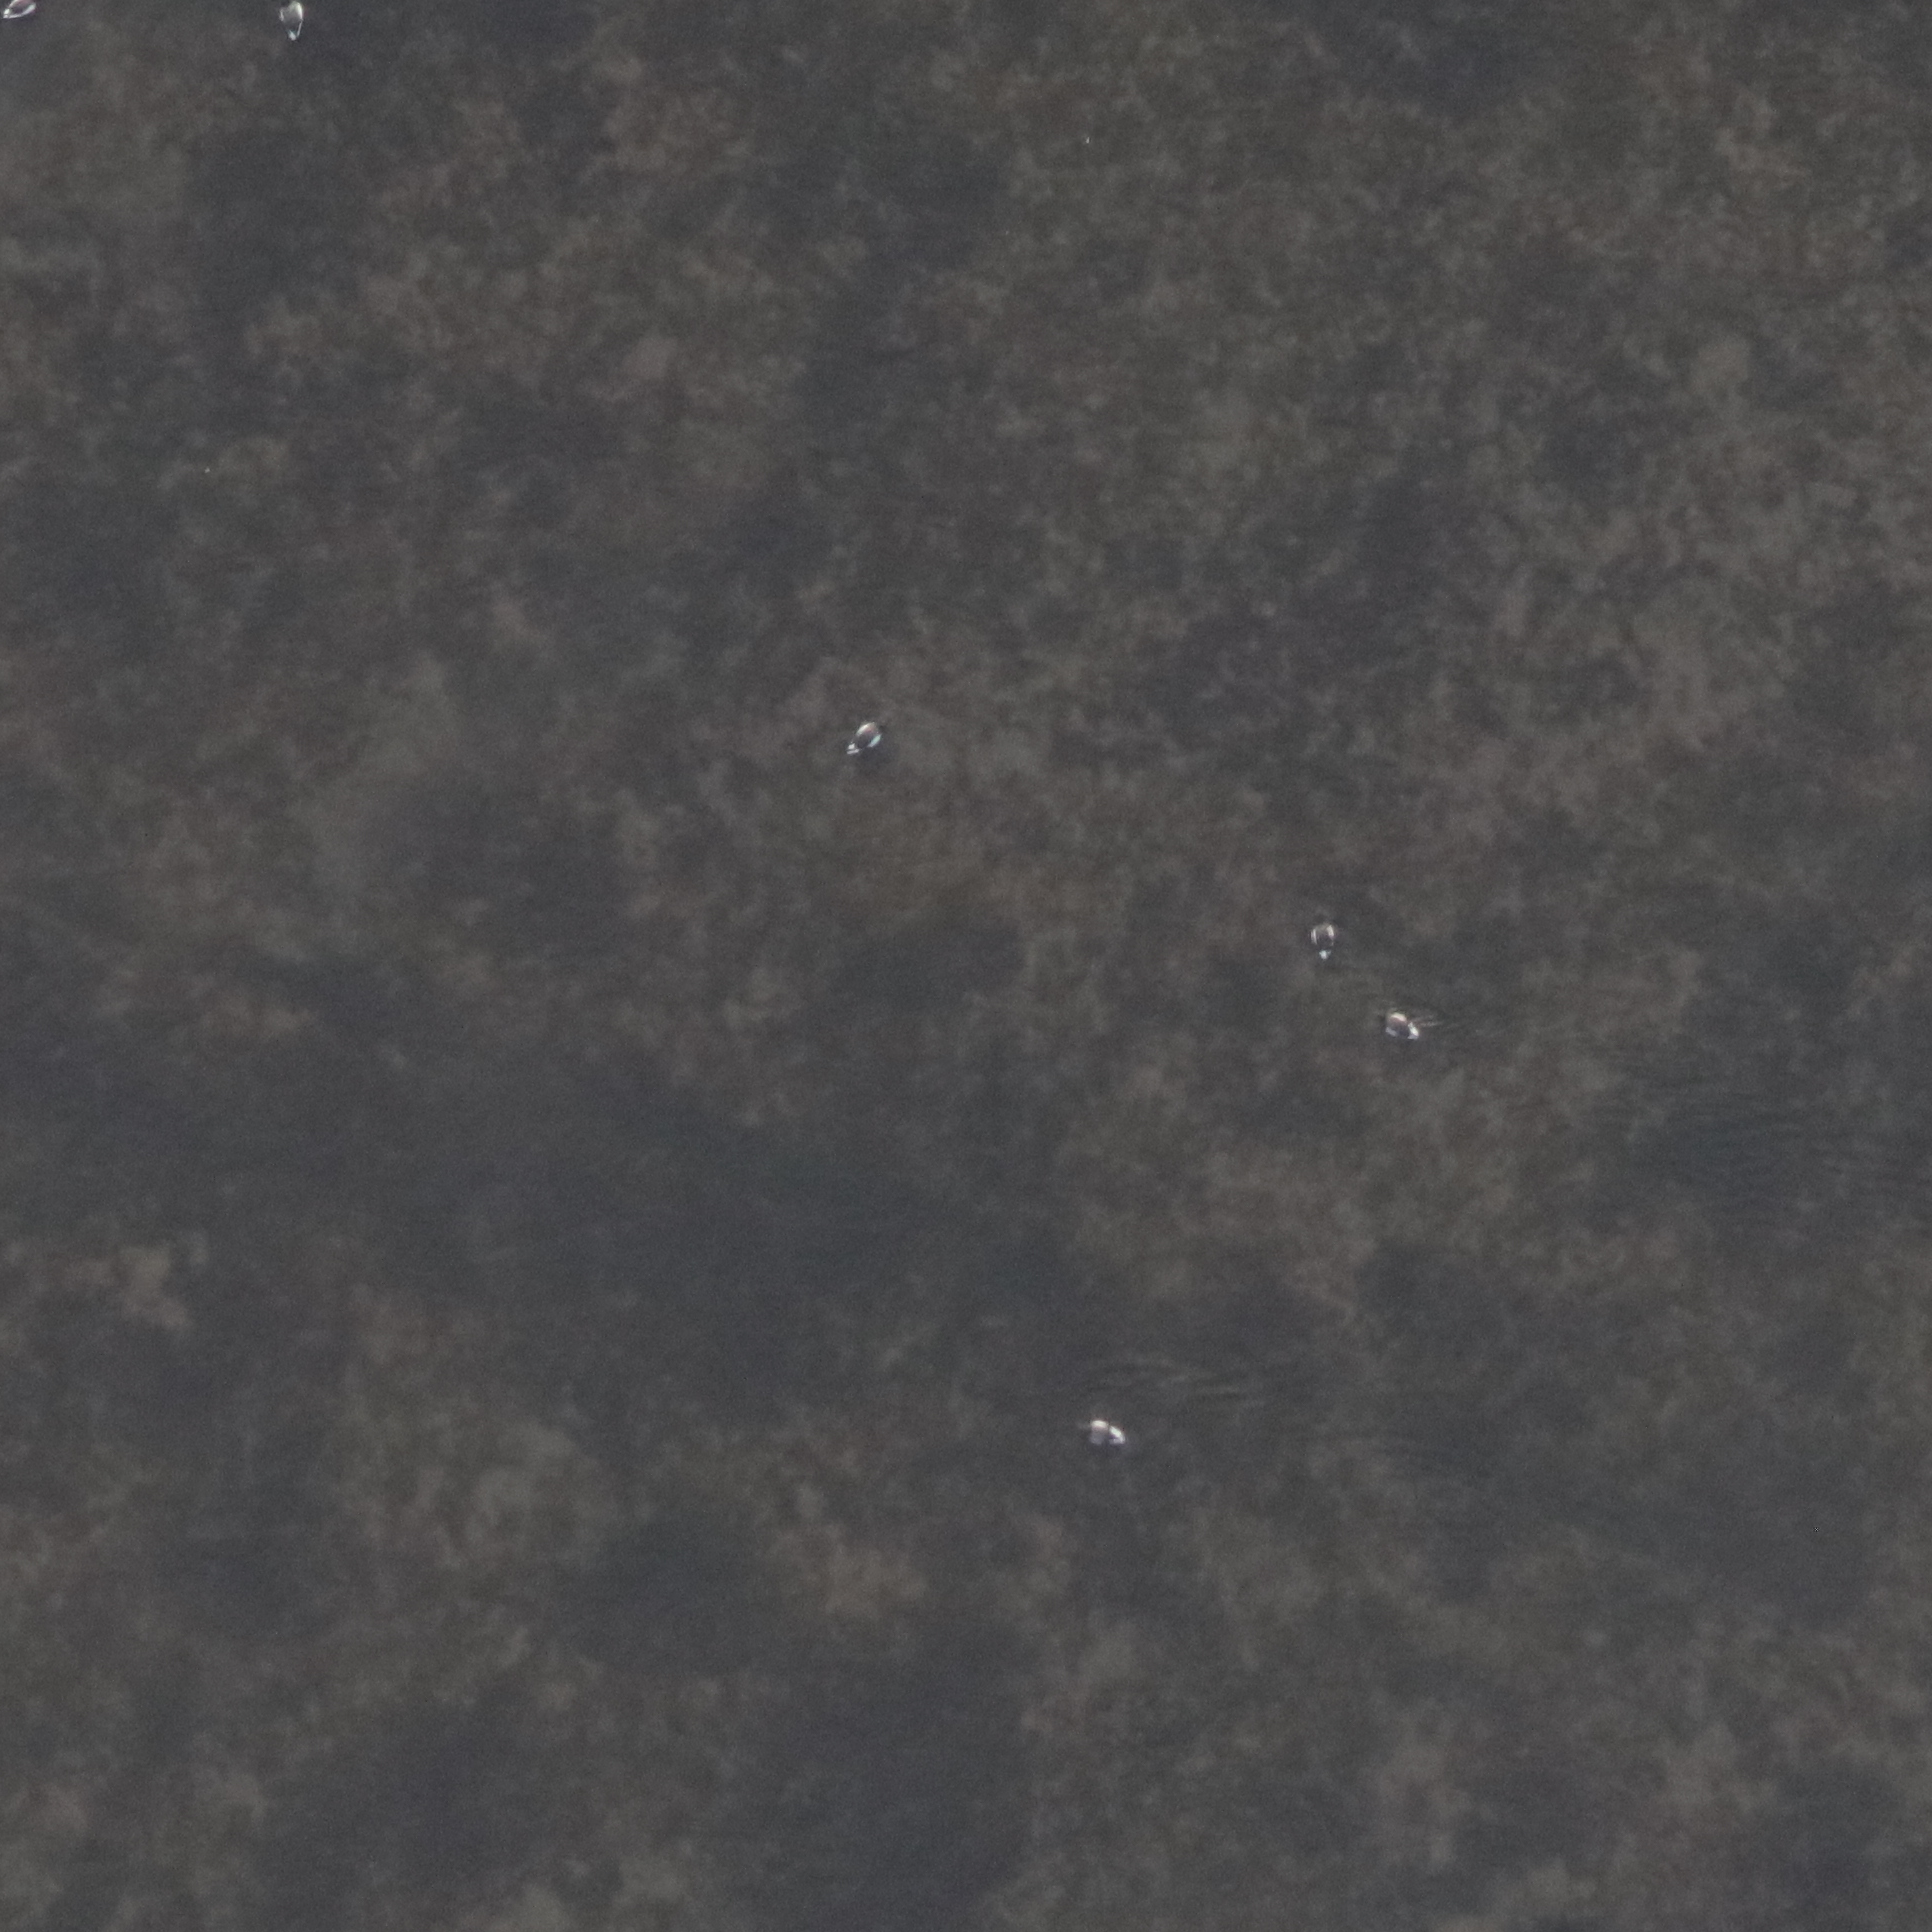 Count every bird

6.